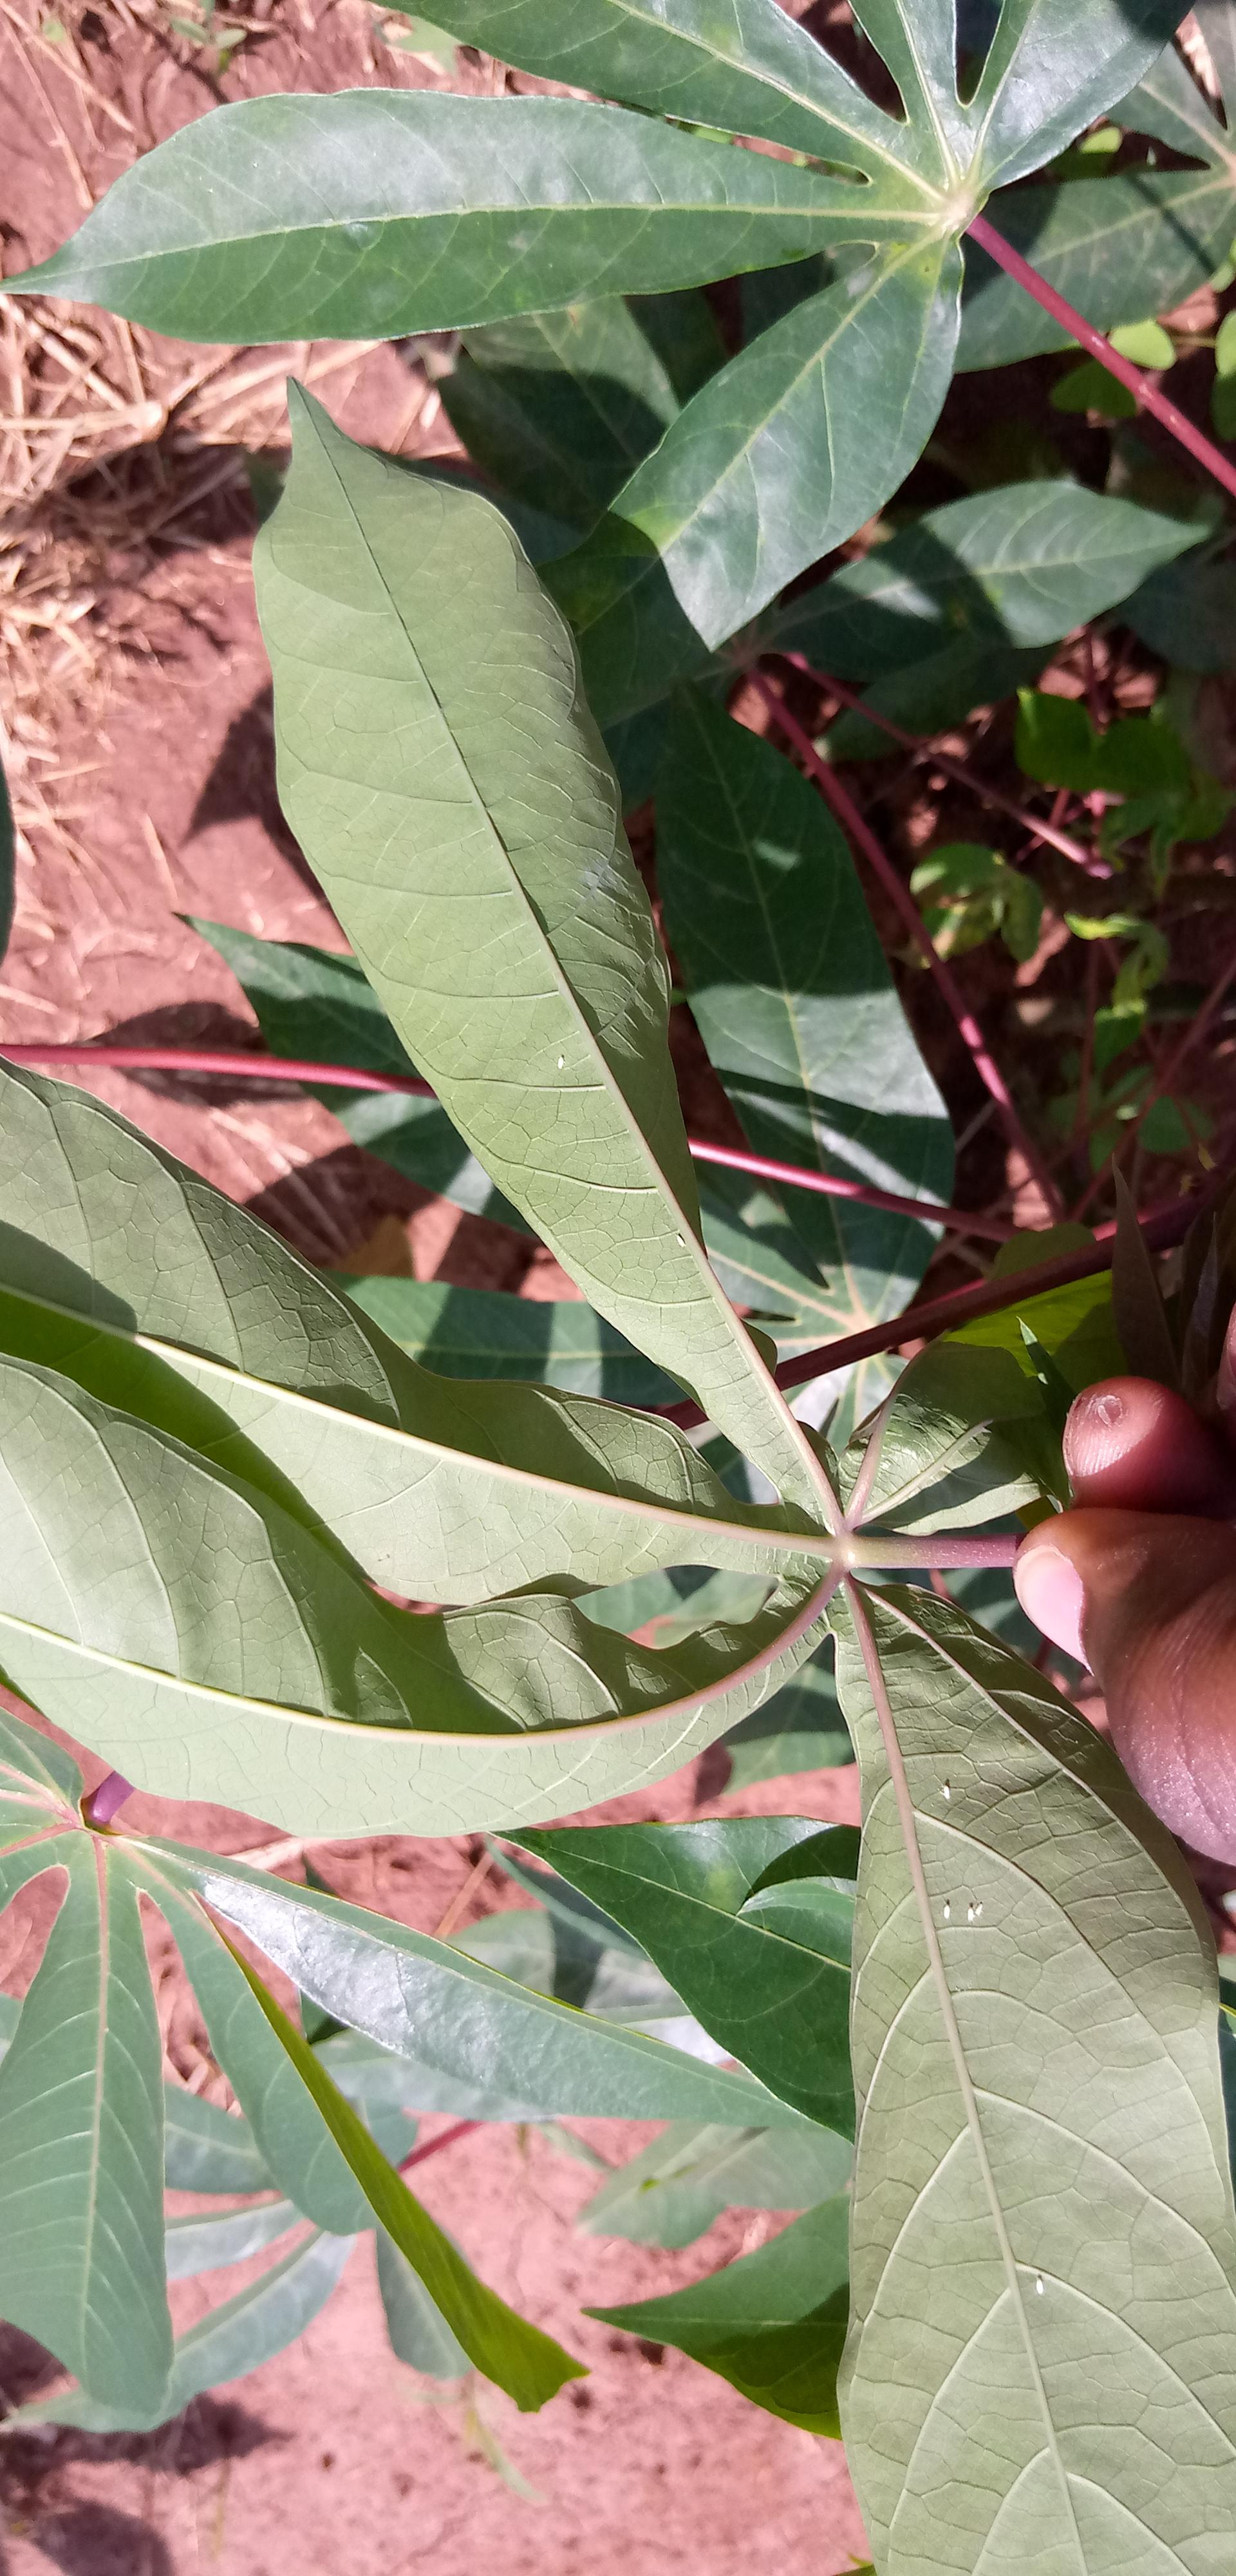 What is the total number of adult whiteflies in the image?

7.